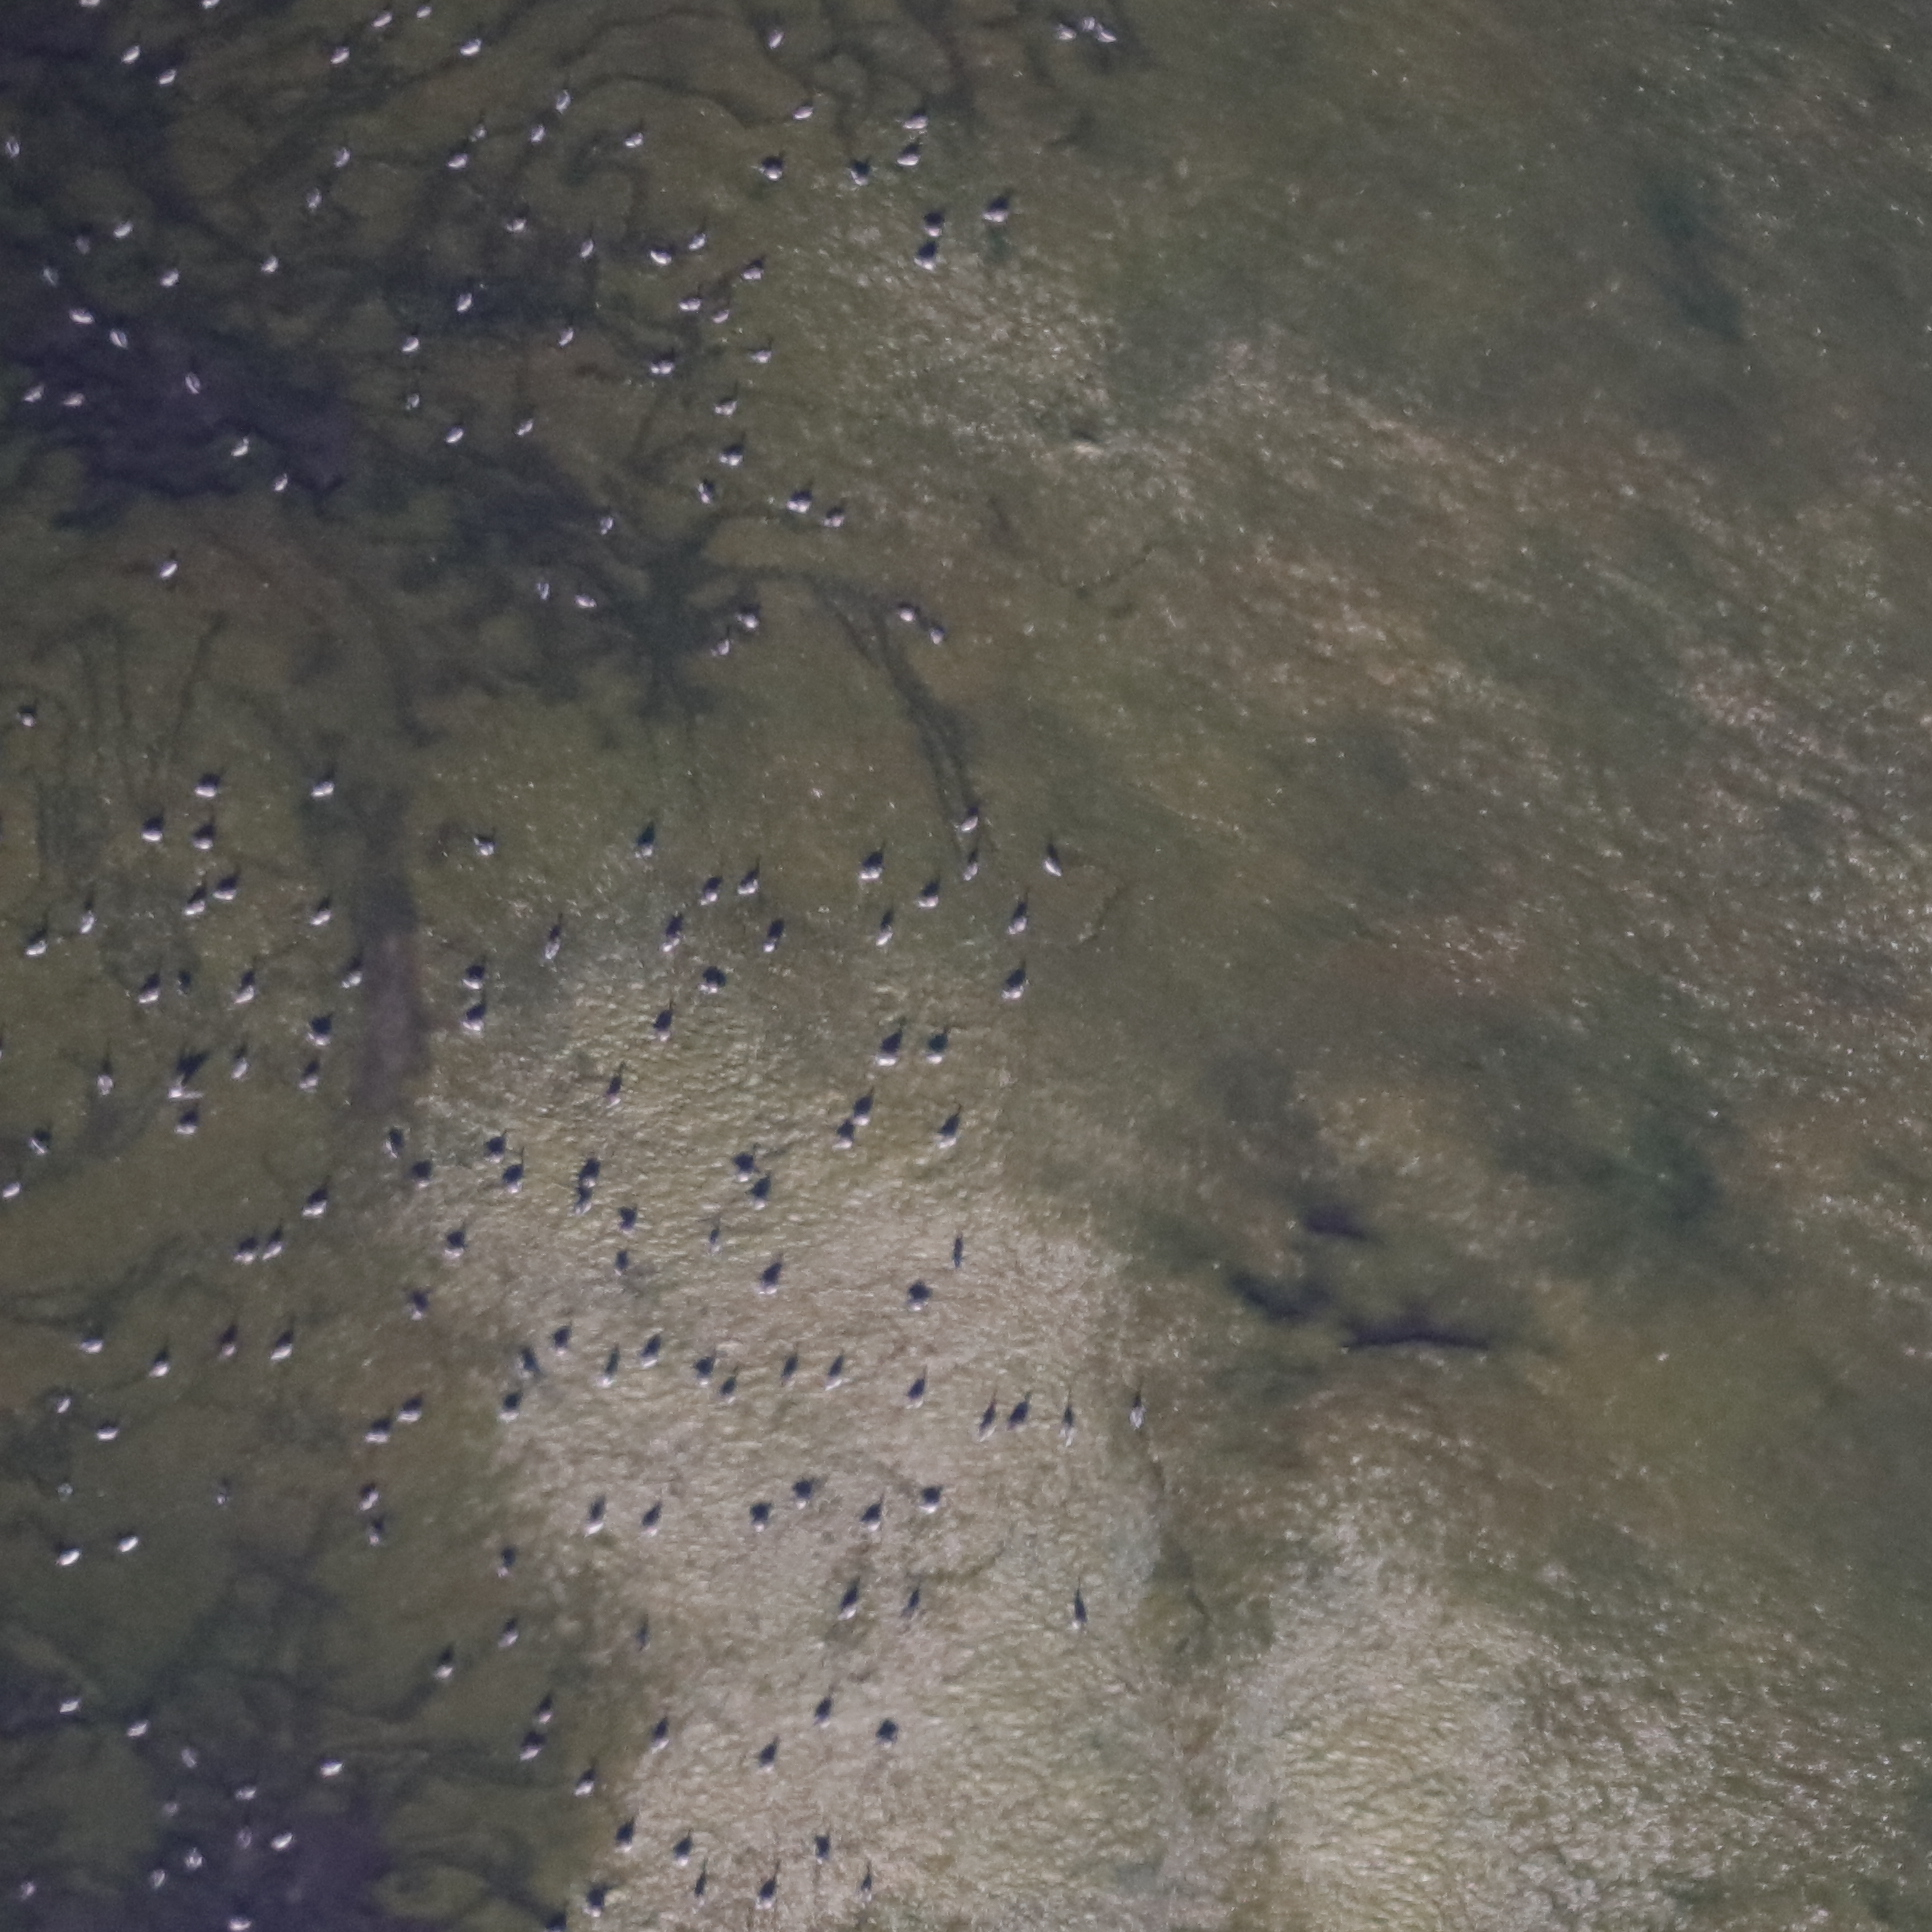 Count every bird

200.